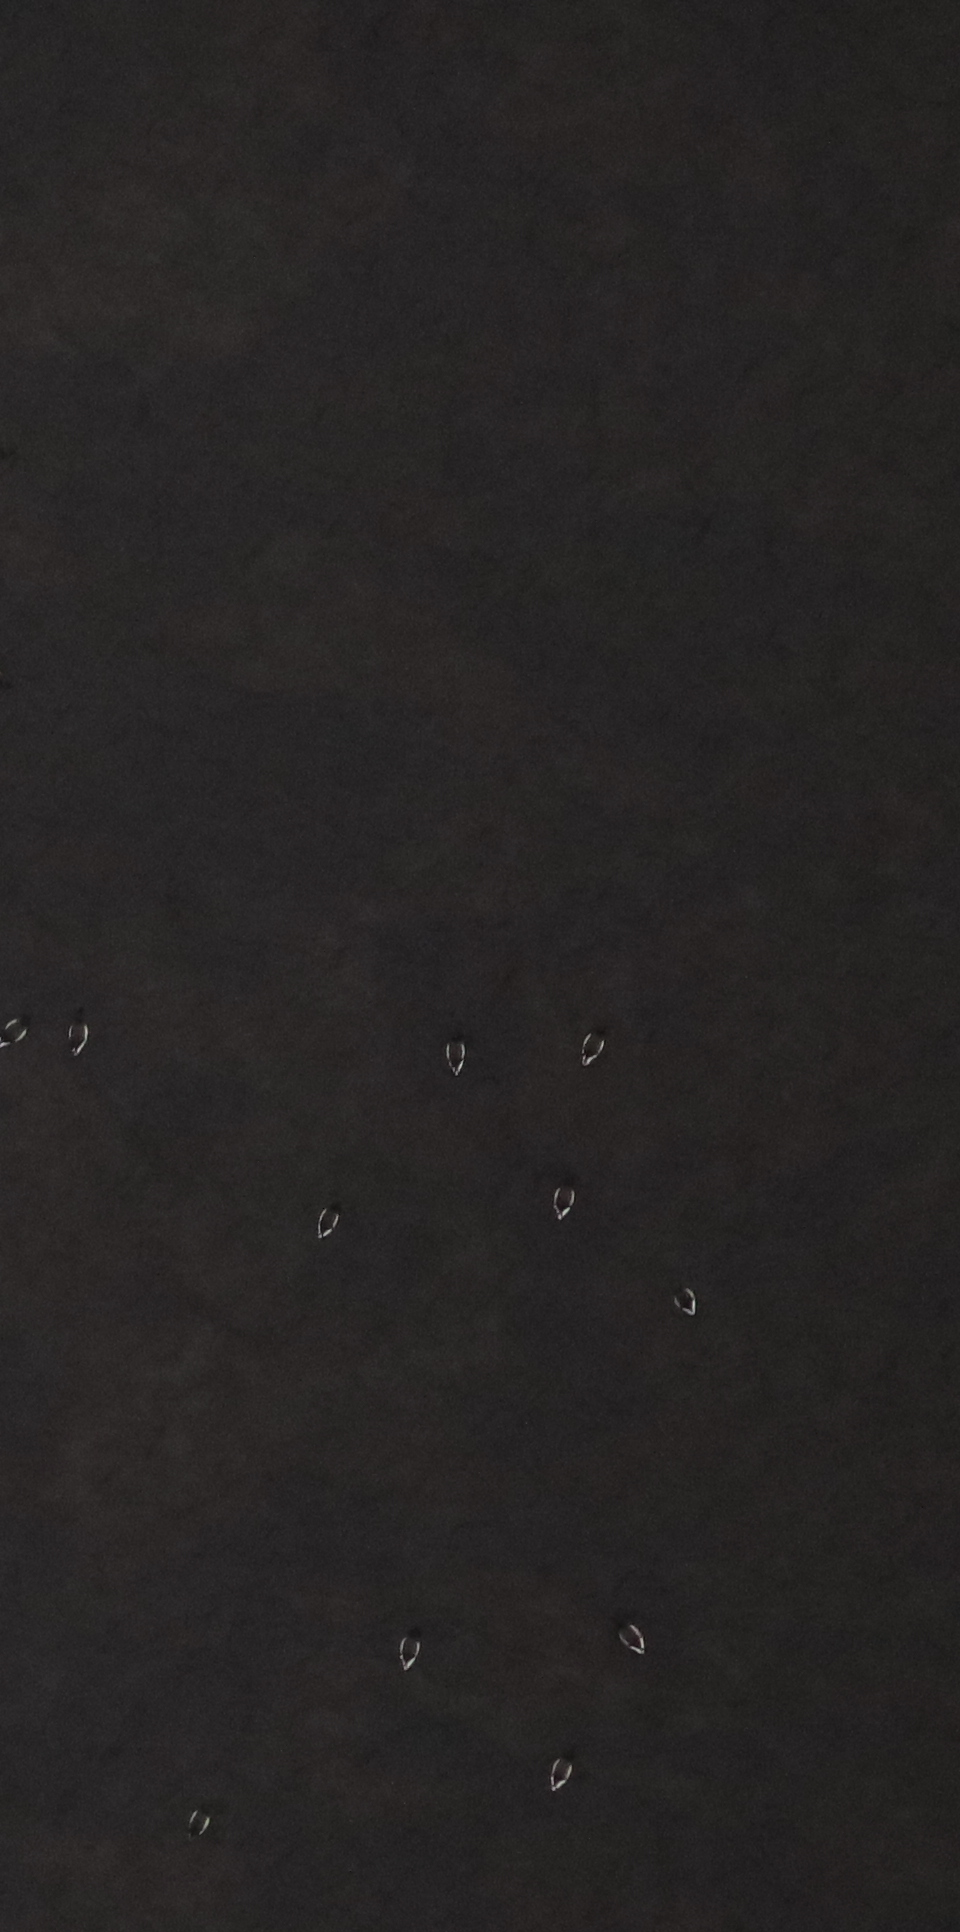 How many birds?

11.